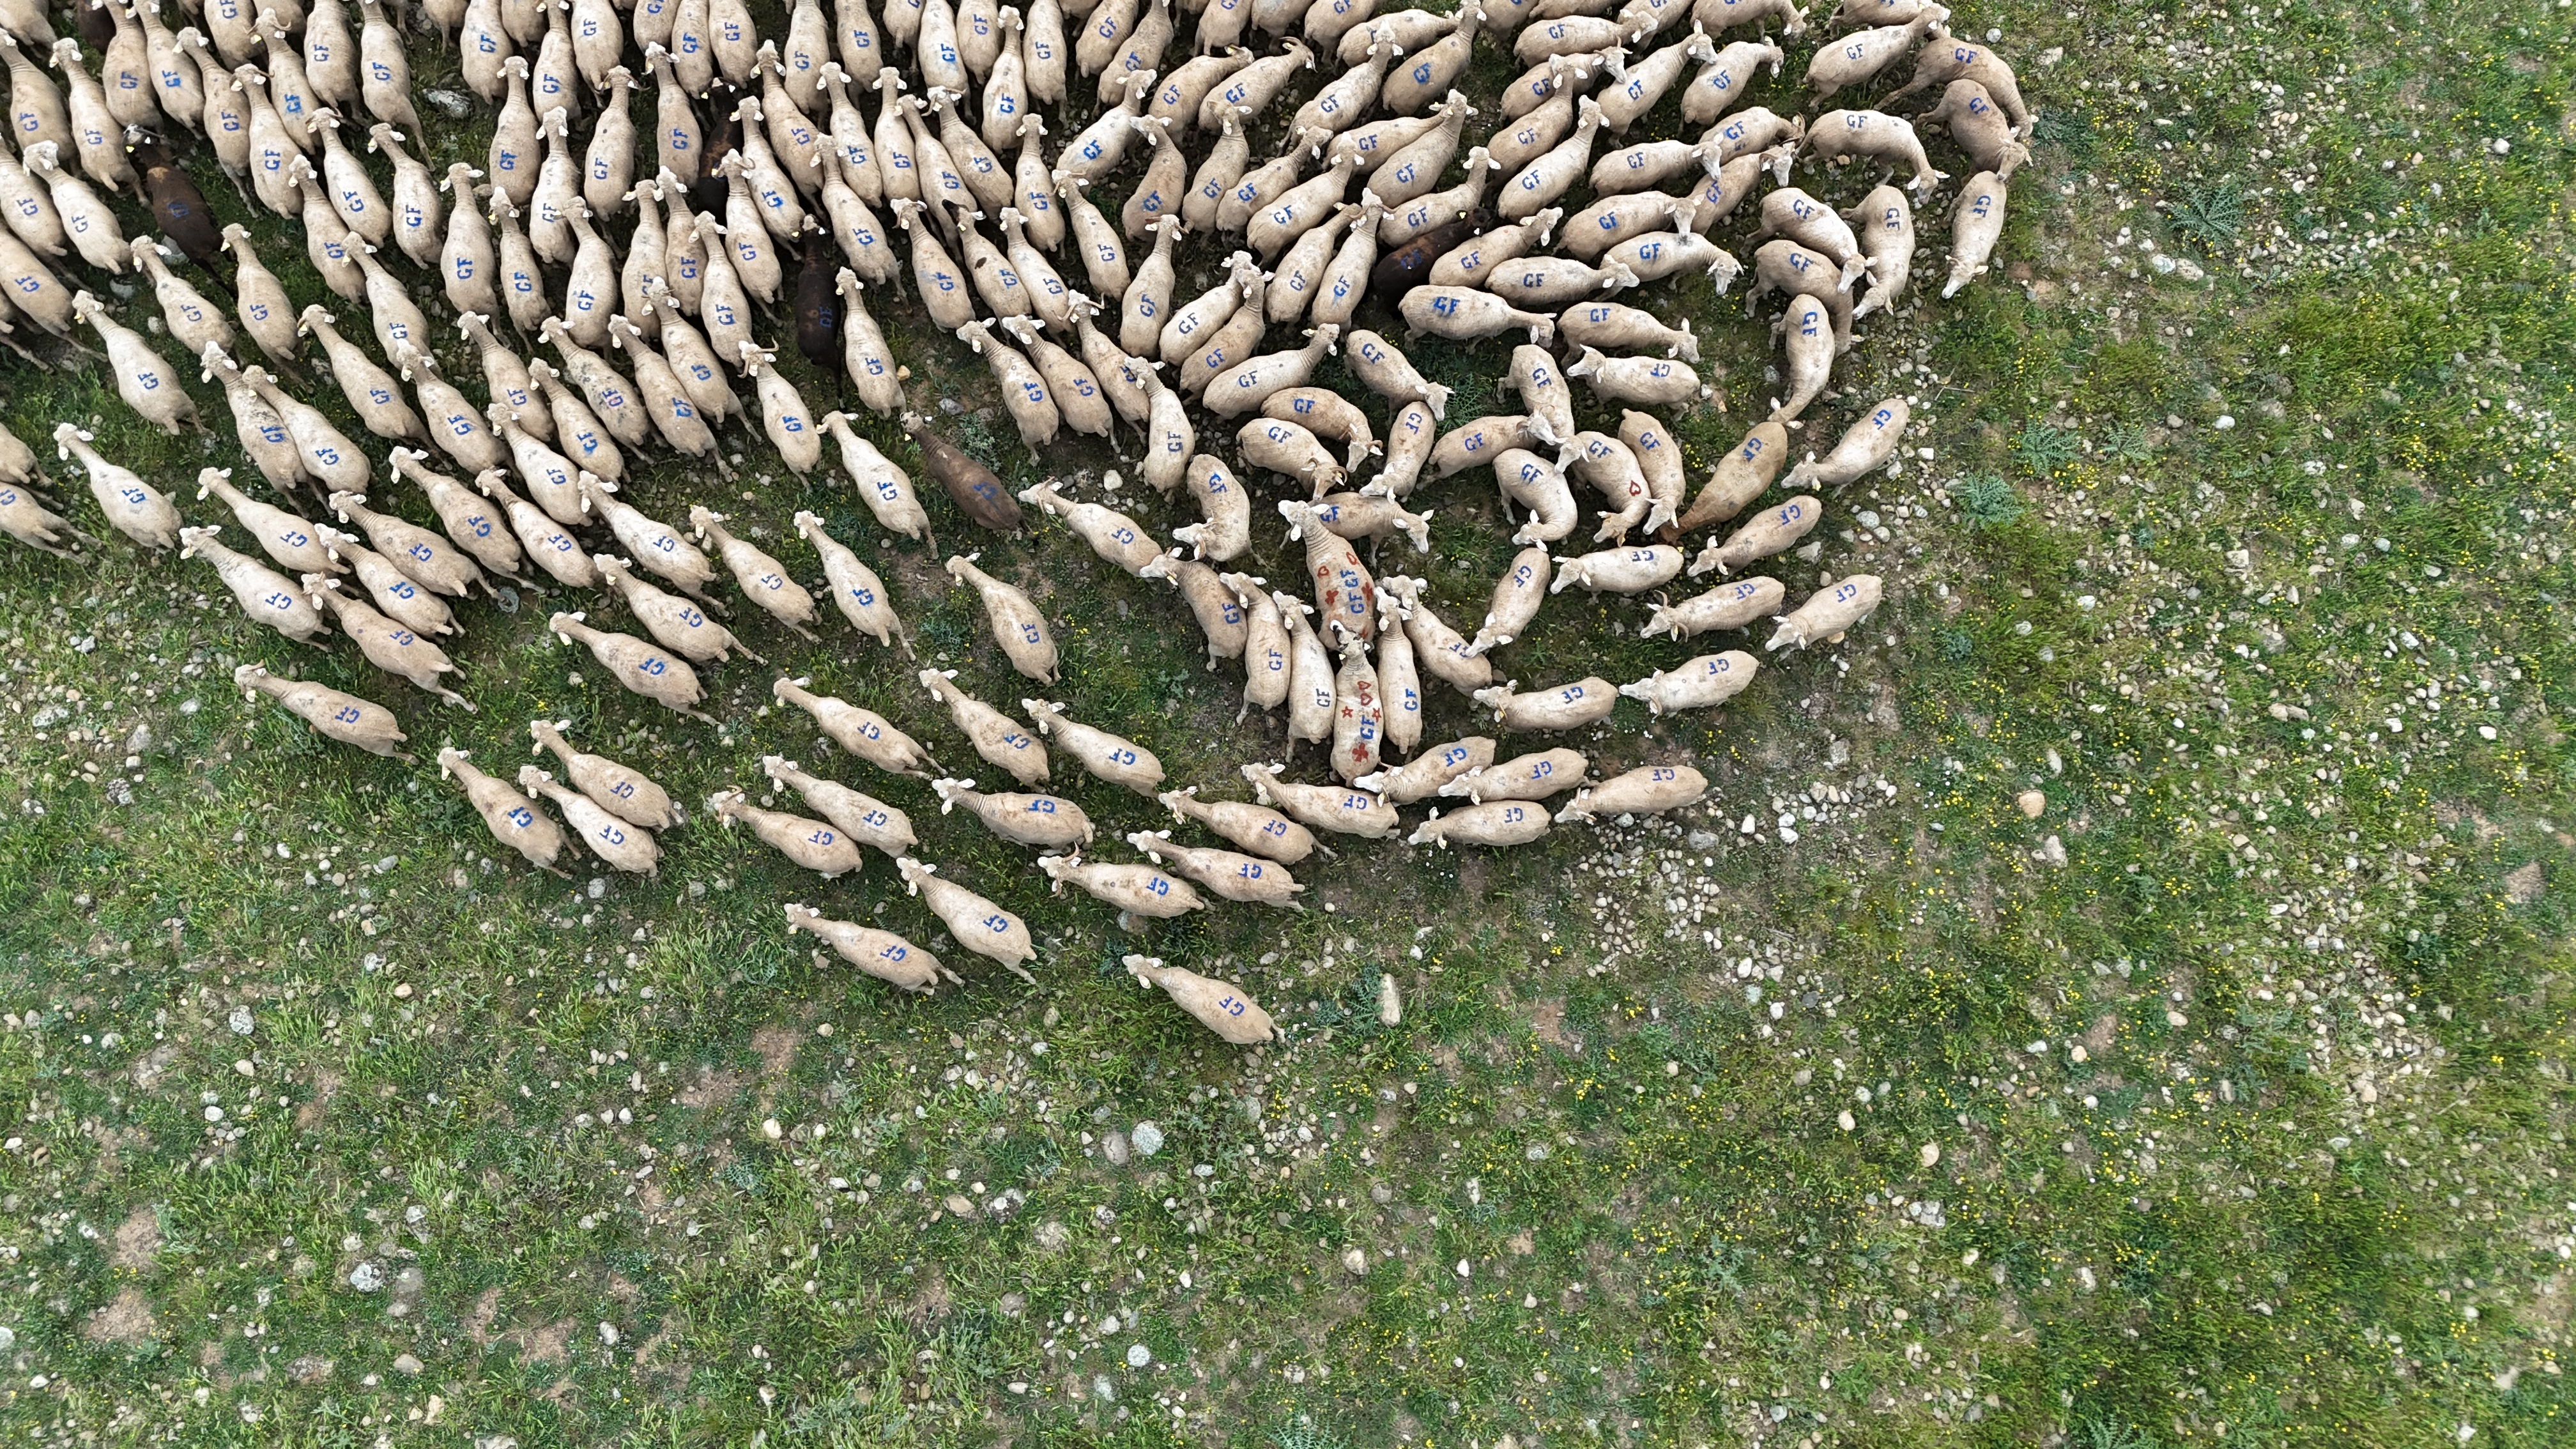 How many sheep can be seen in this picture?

206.